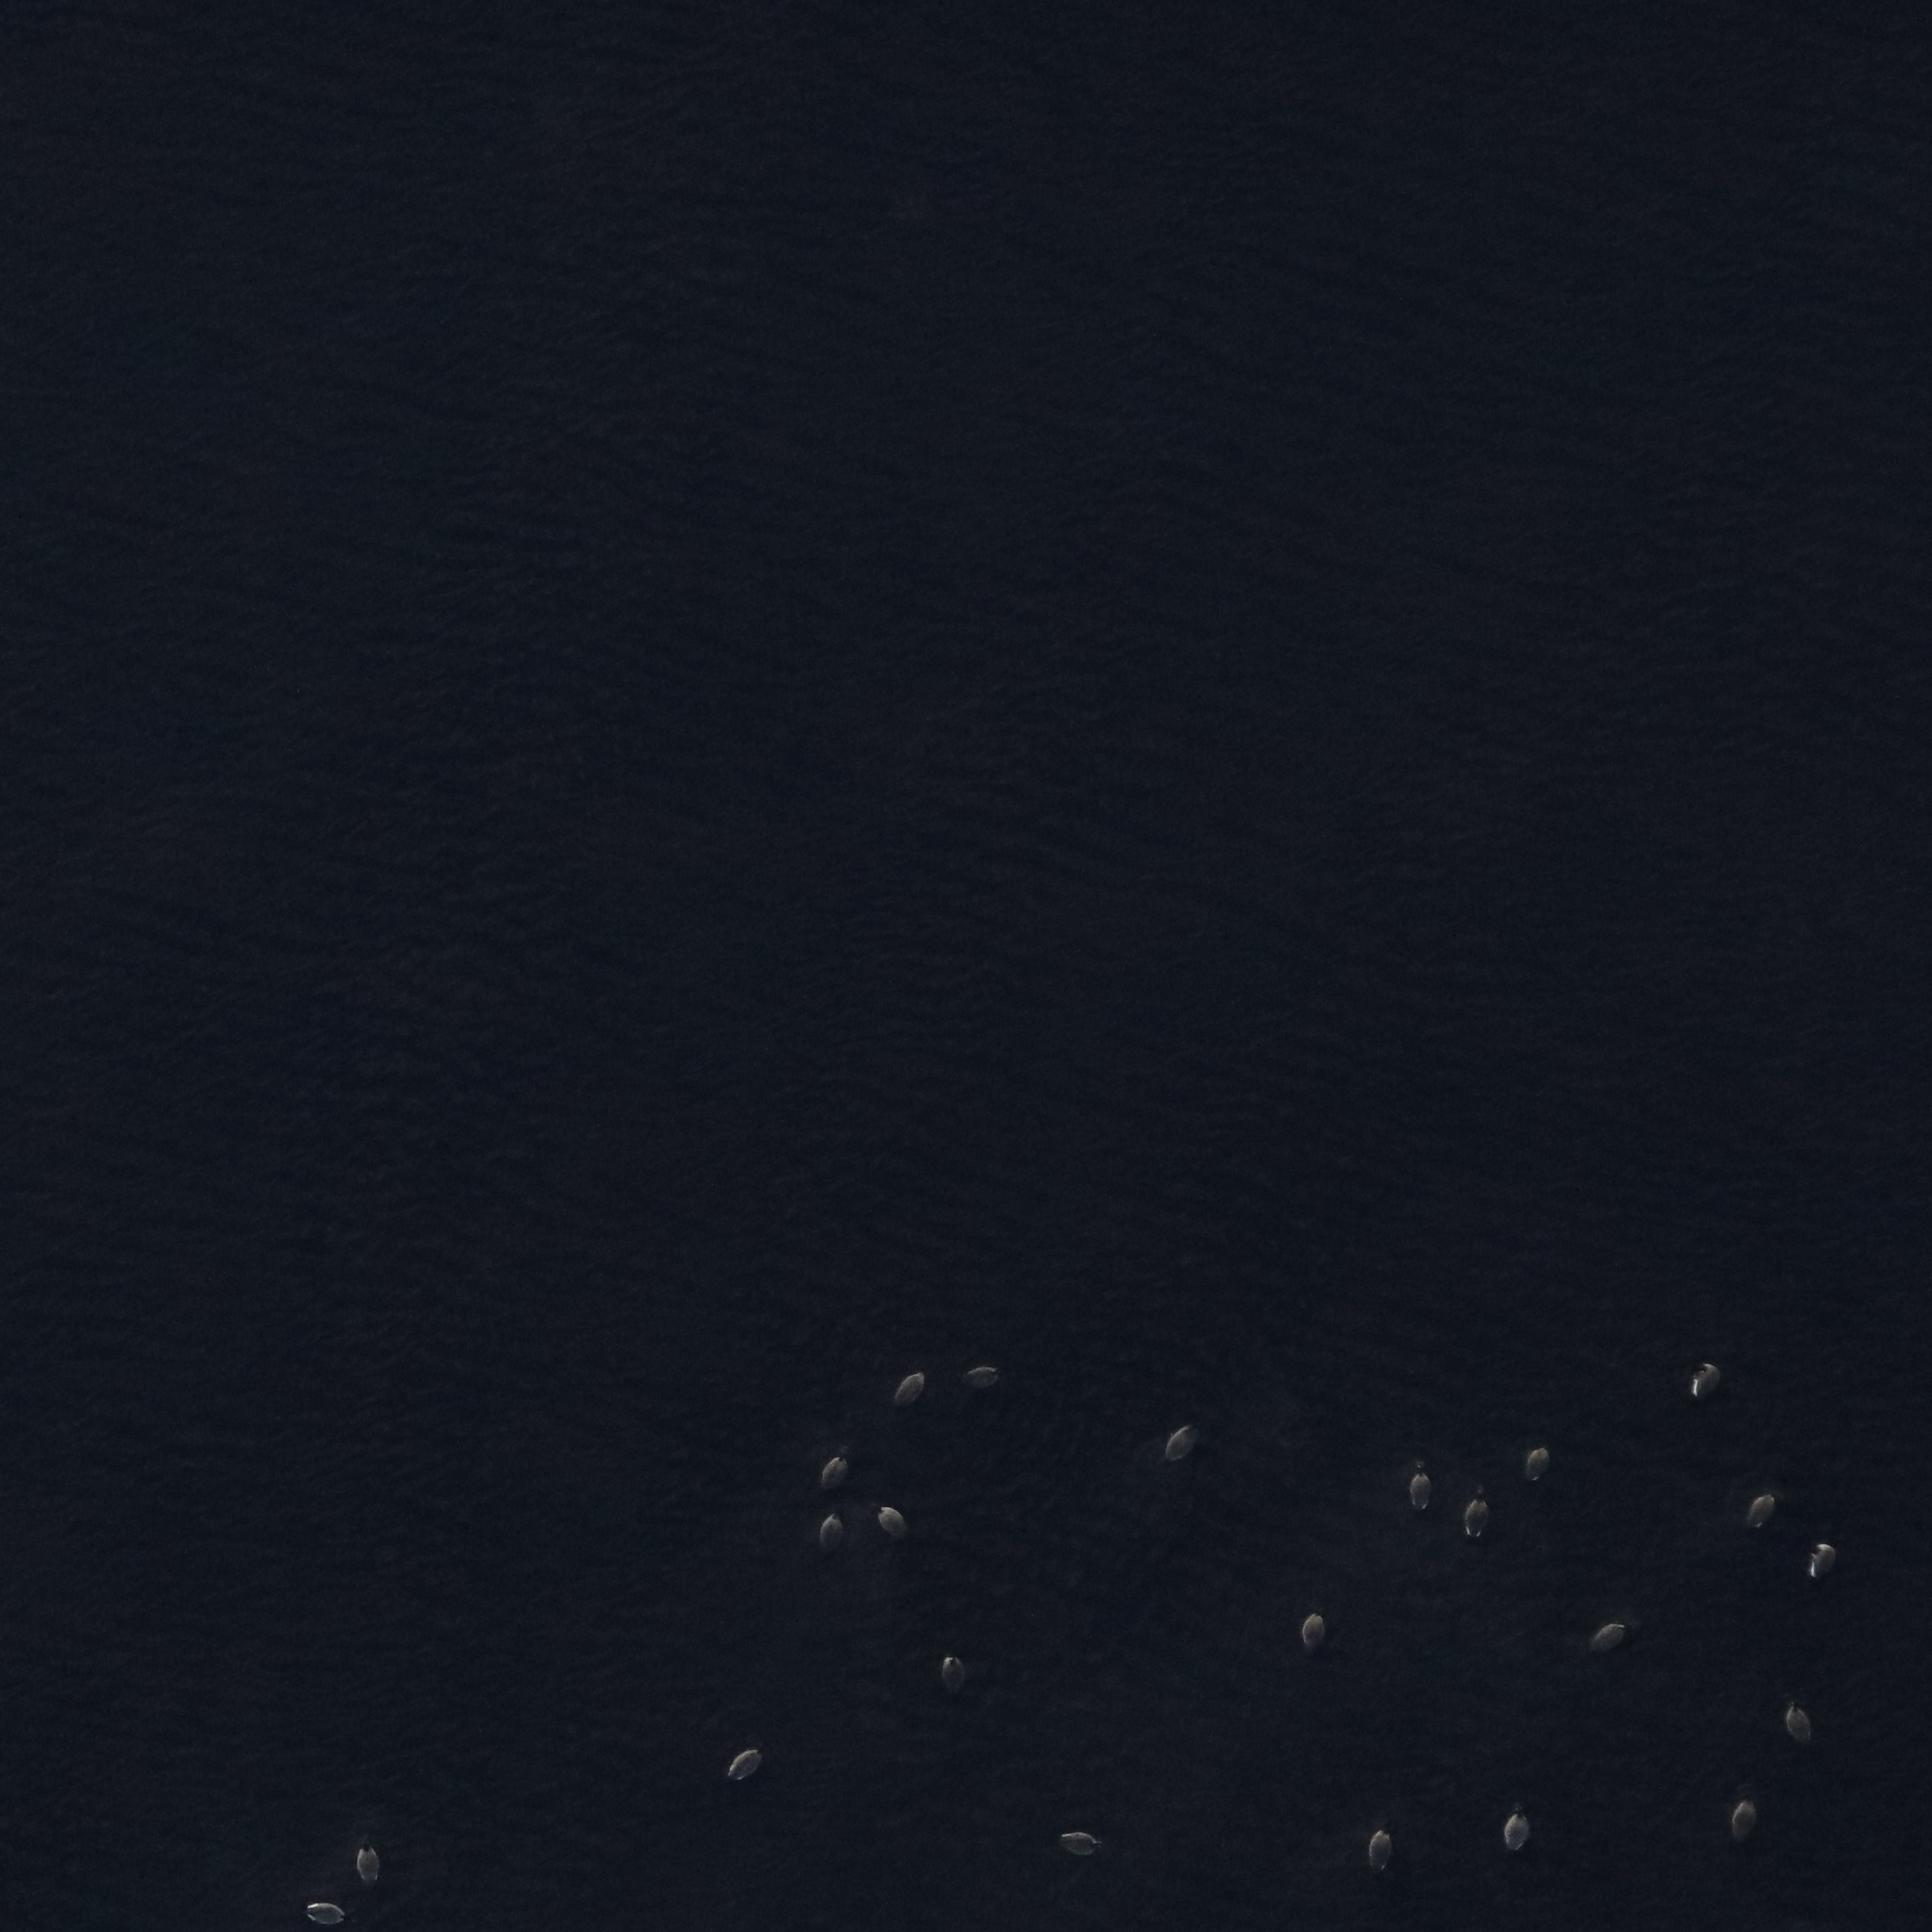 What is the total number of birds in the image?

23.